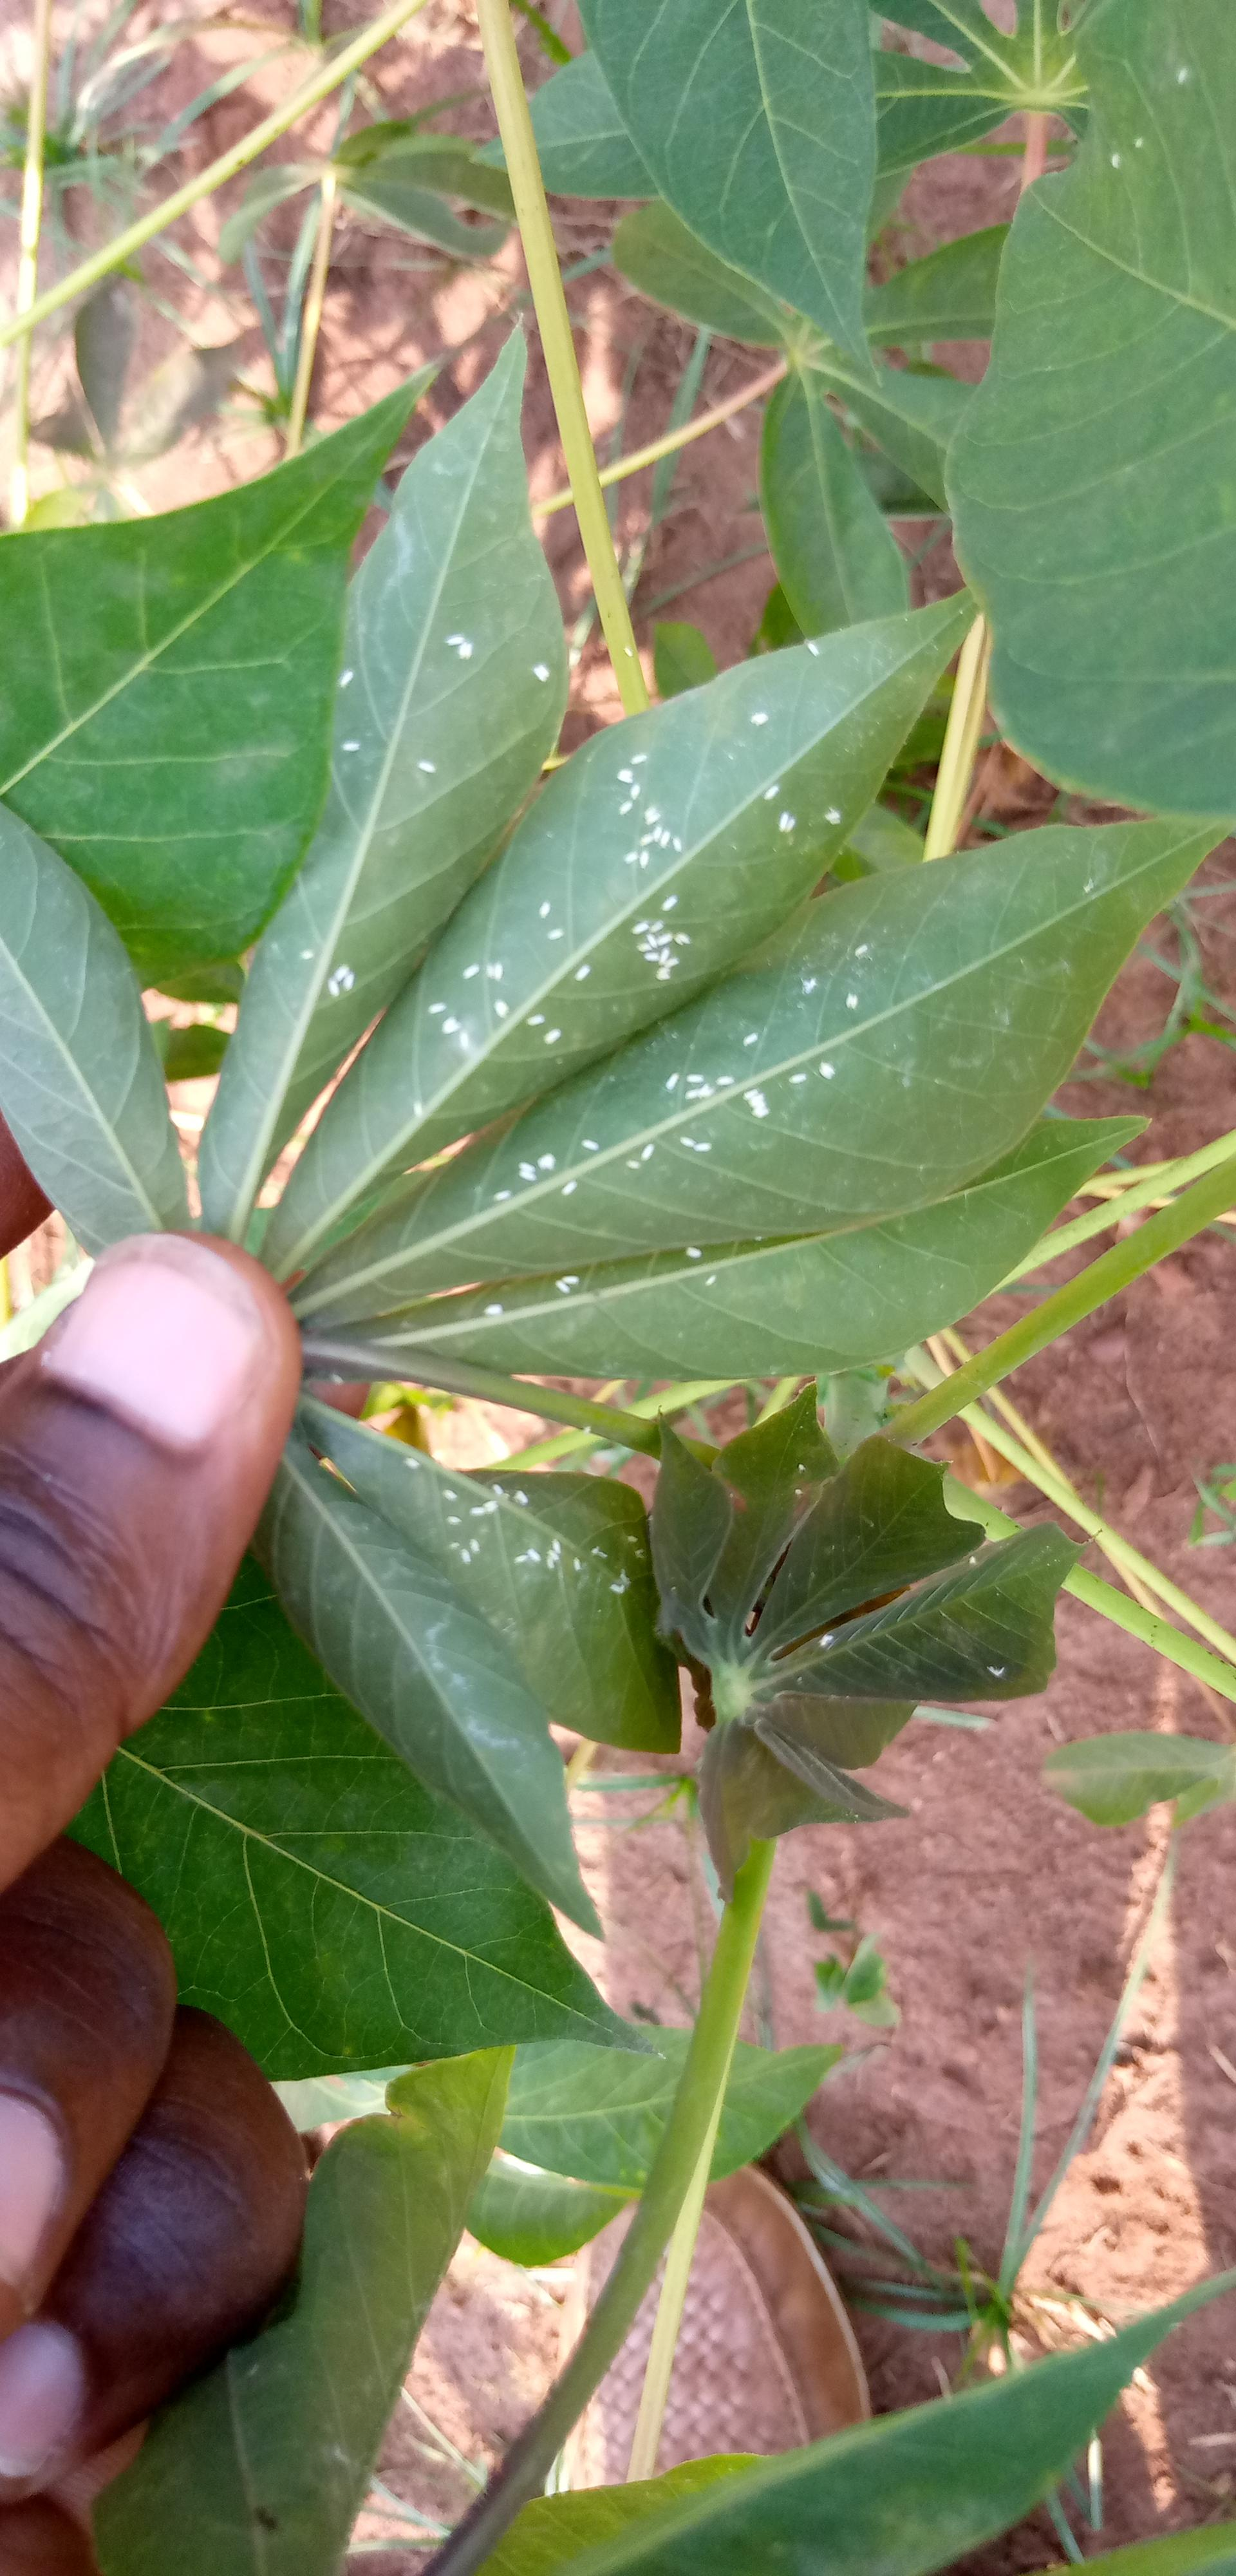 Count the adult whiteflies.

101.